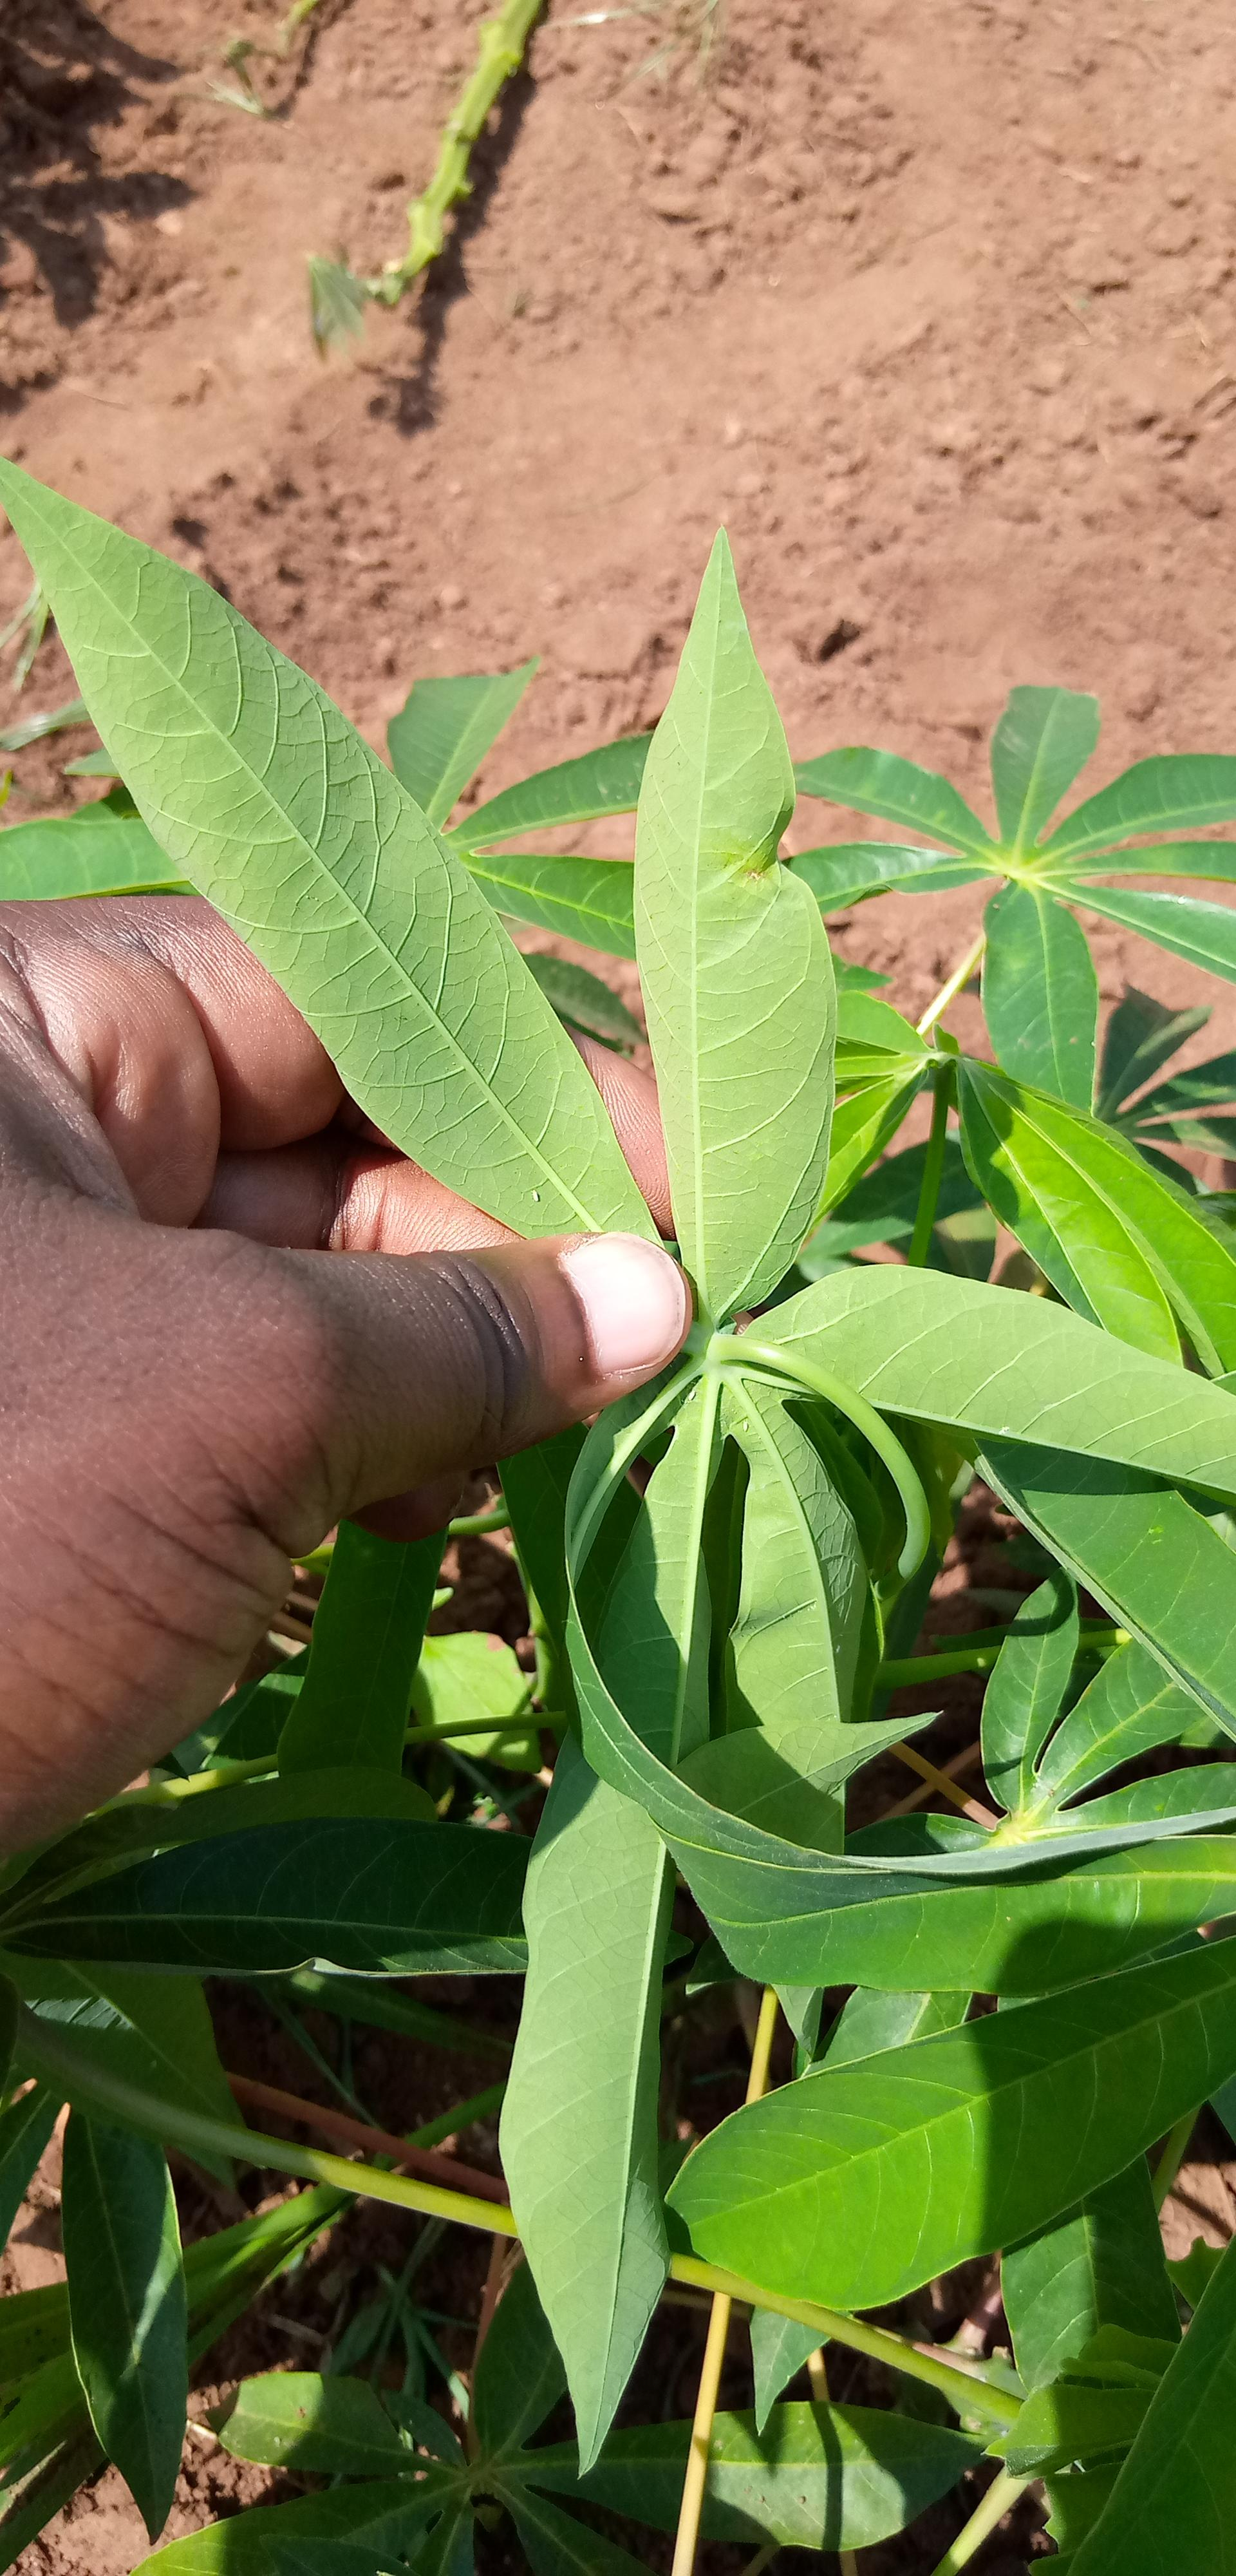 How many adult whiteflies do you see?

3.